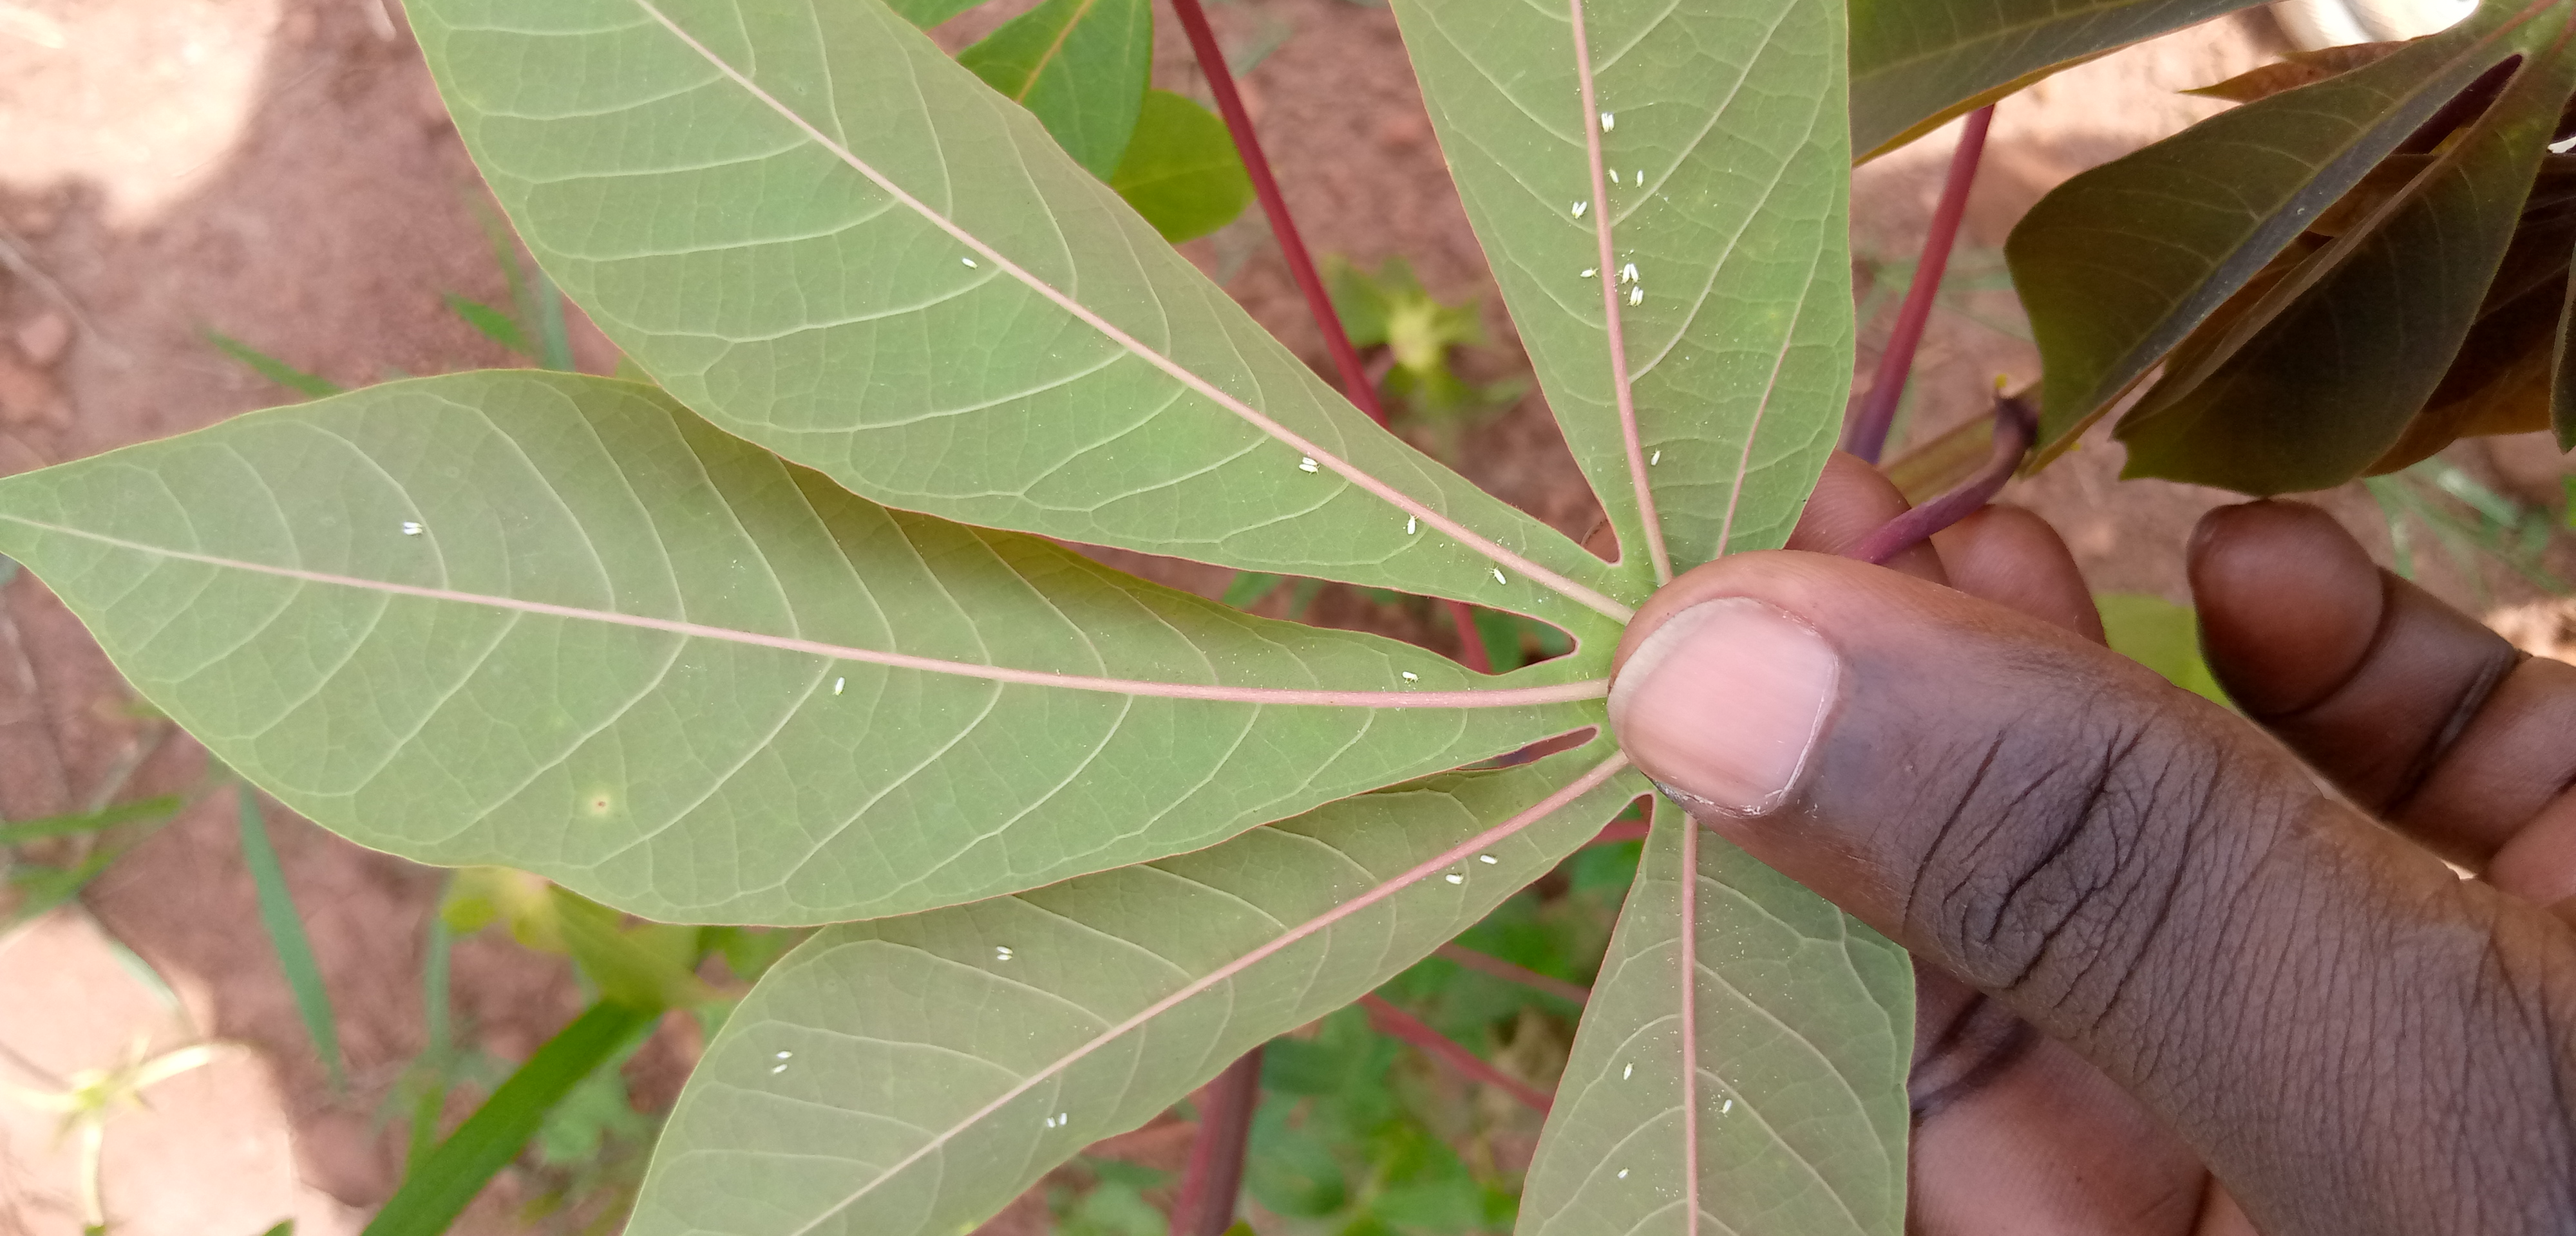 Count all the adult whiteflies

32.